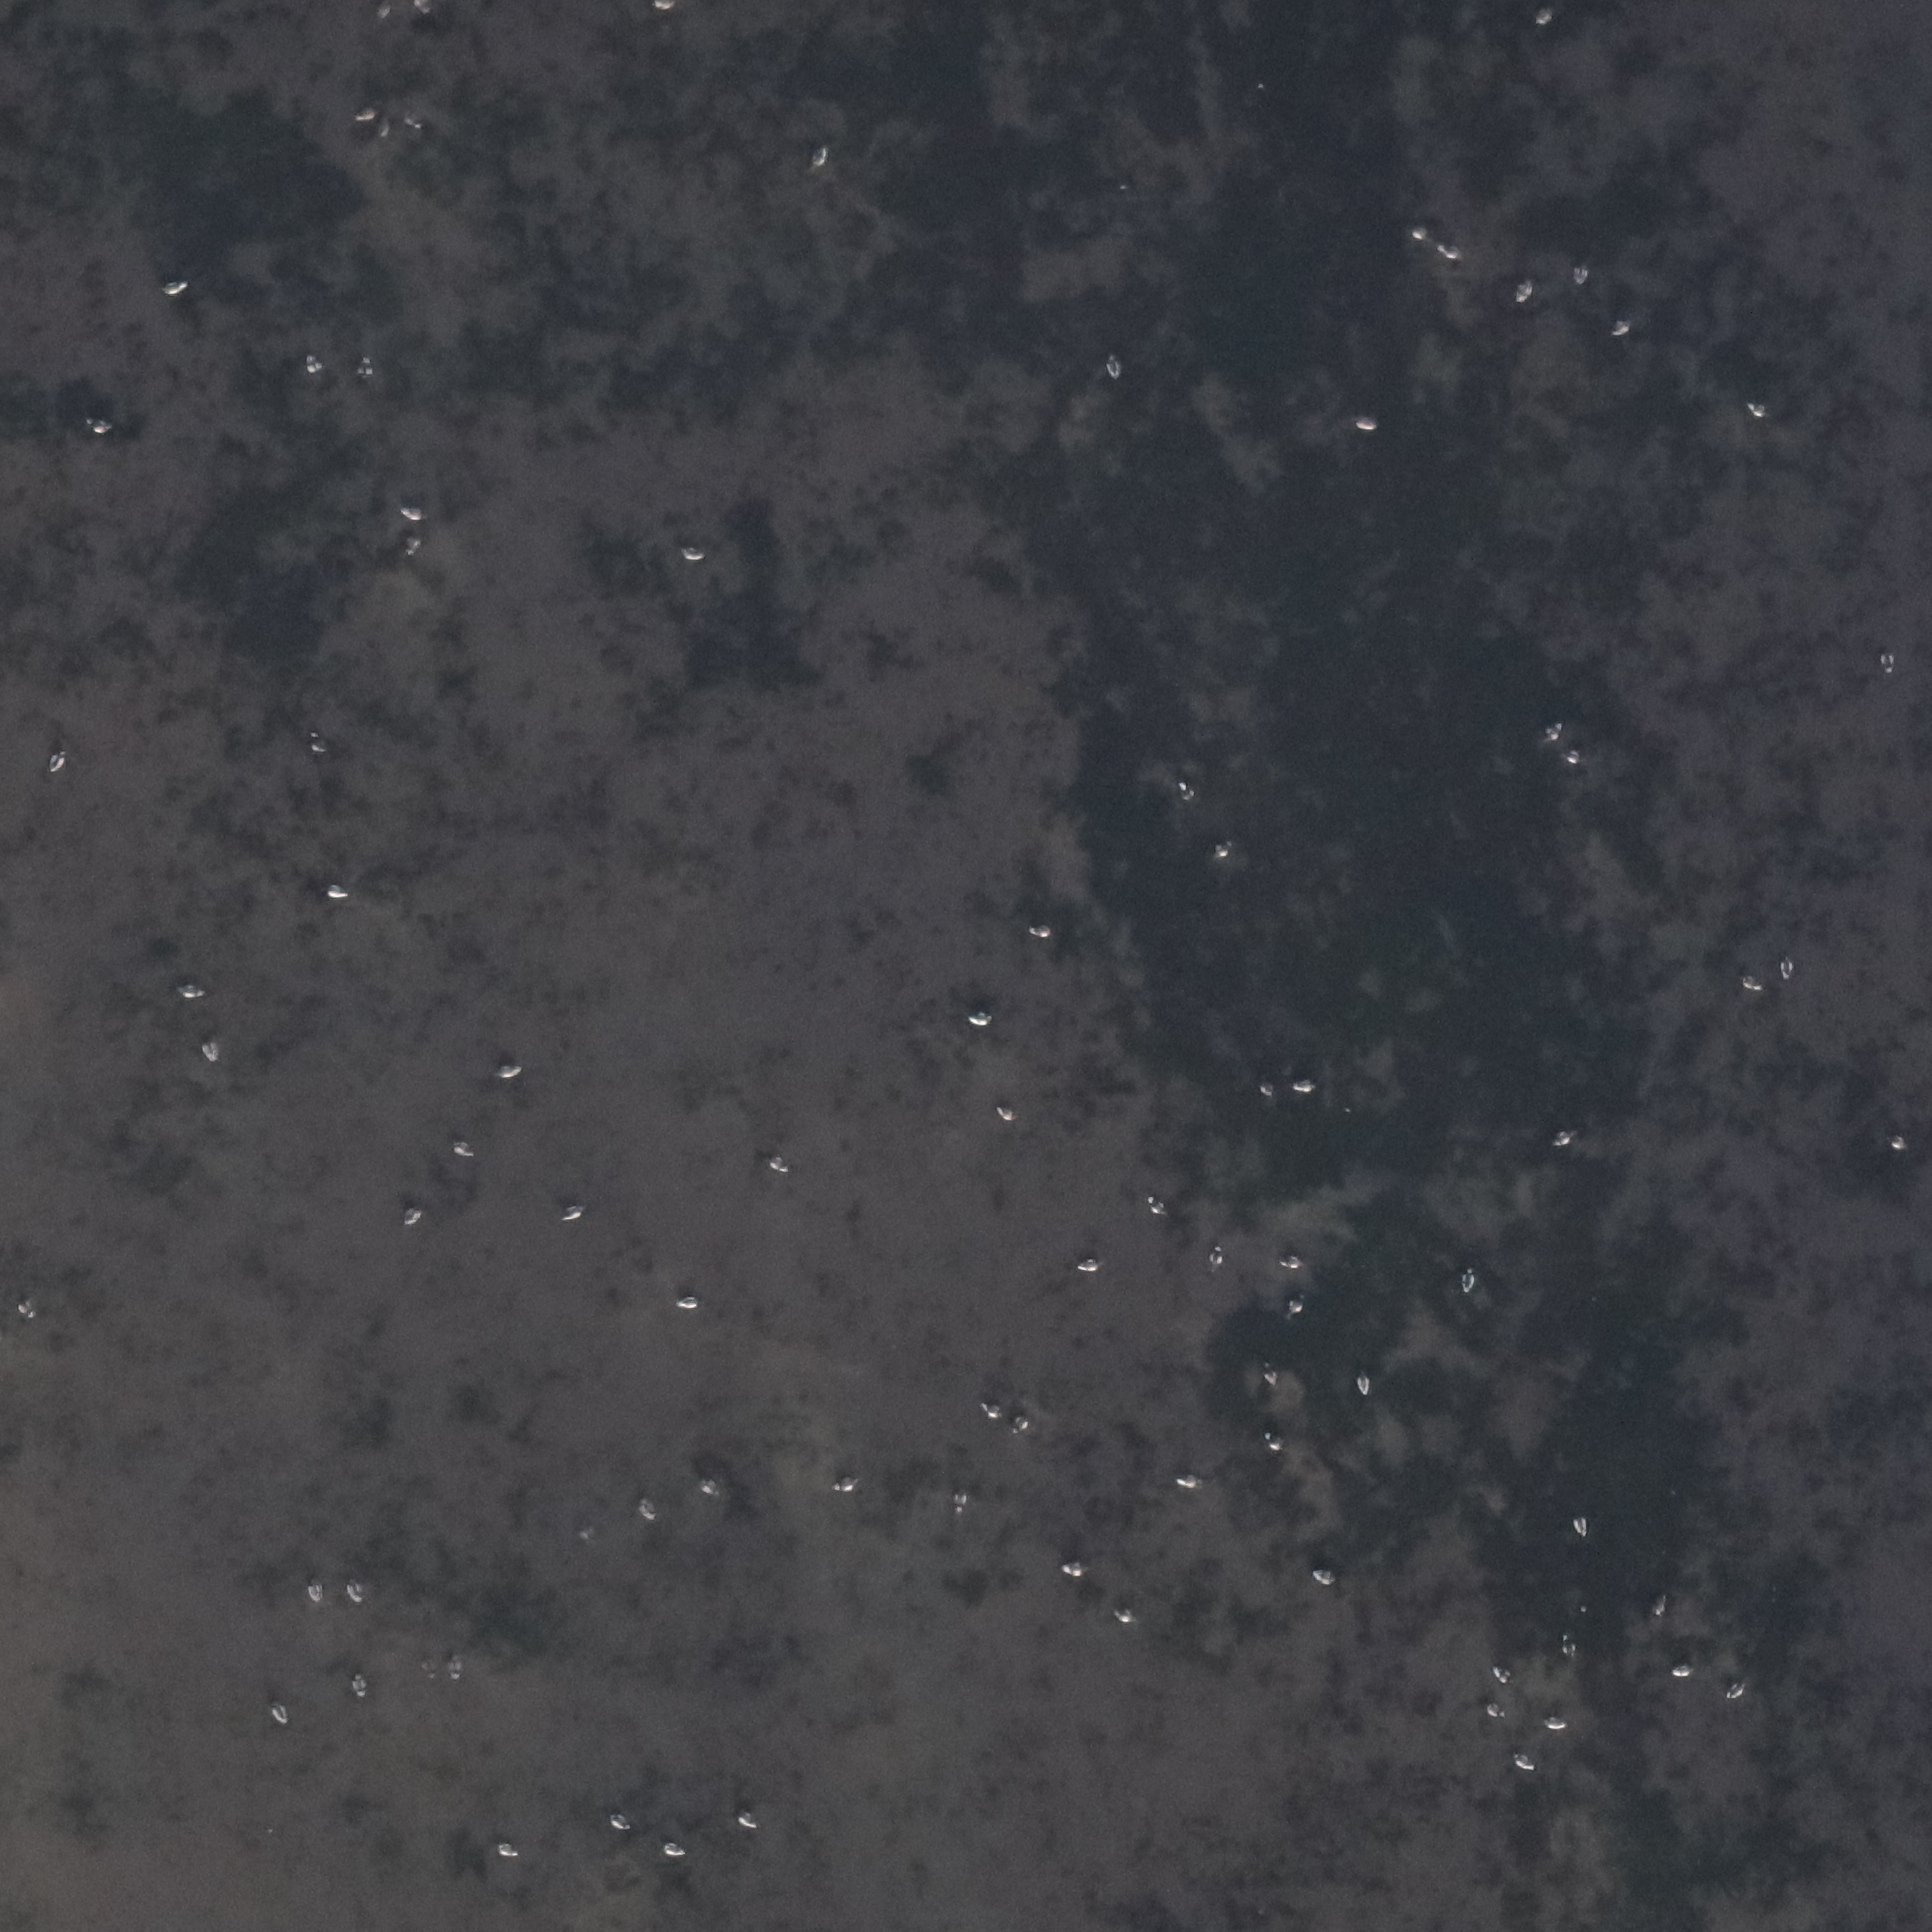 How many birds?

86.